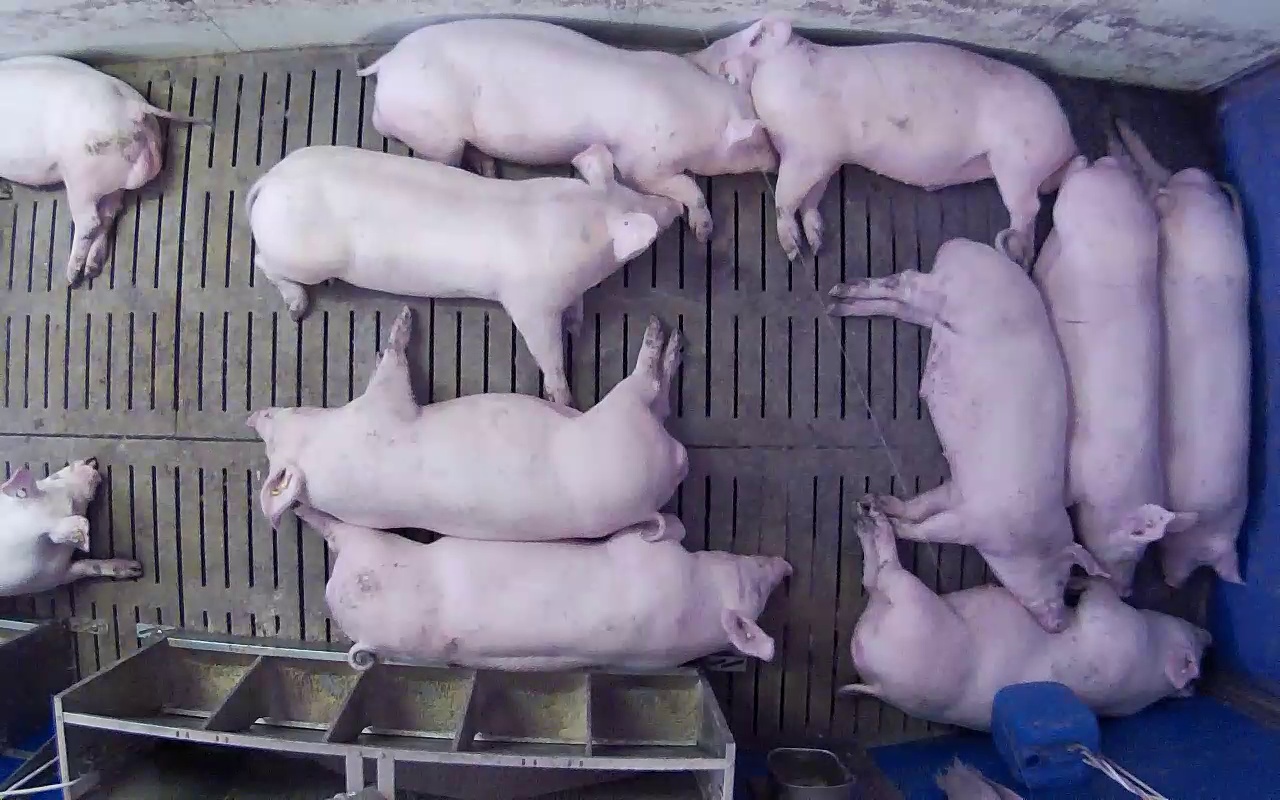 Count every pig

11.